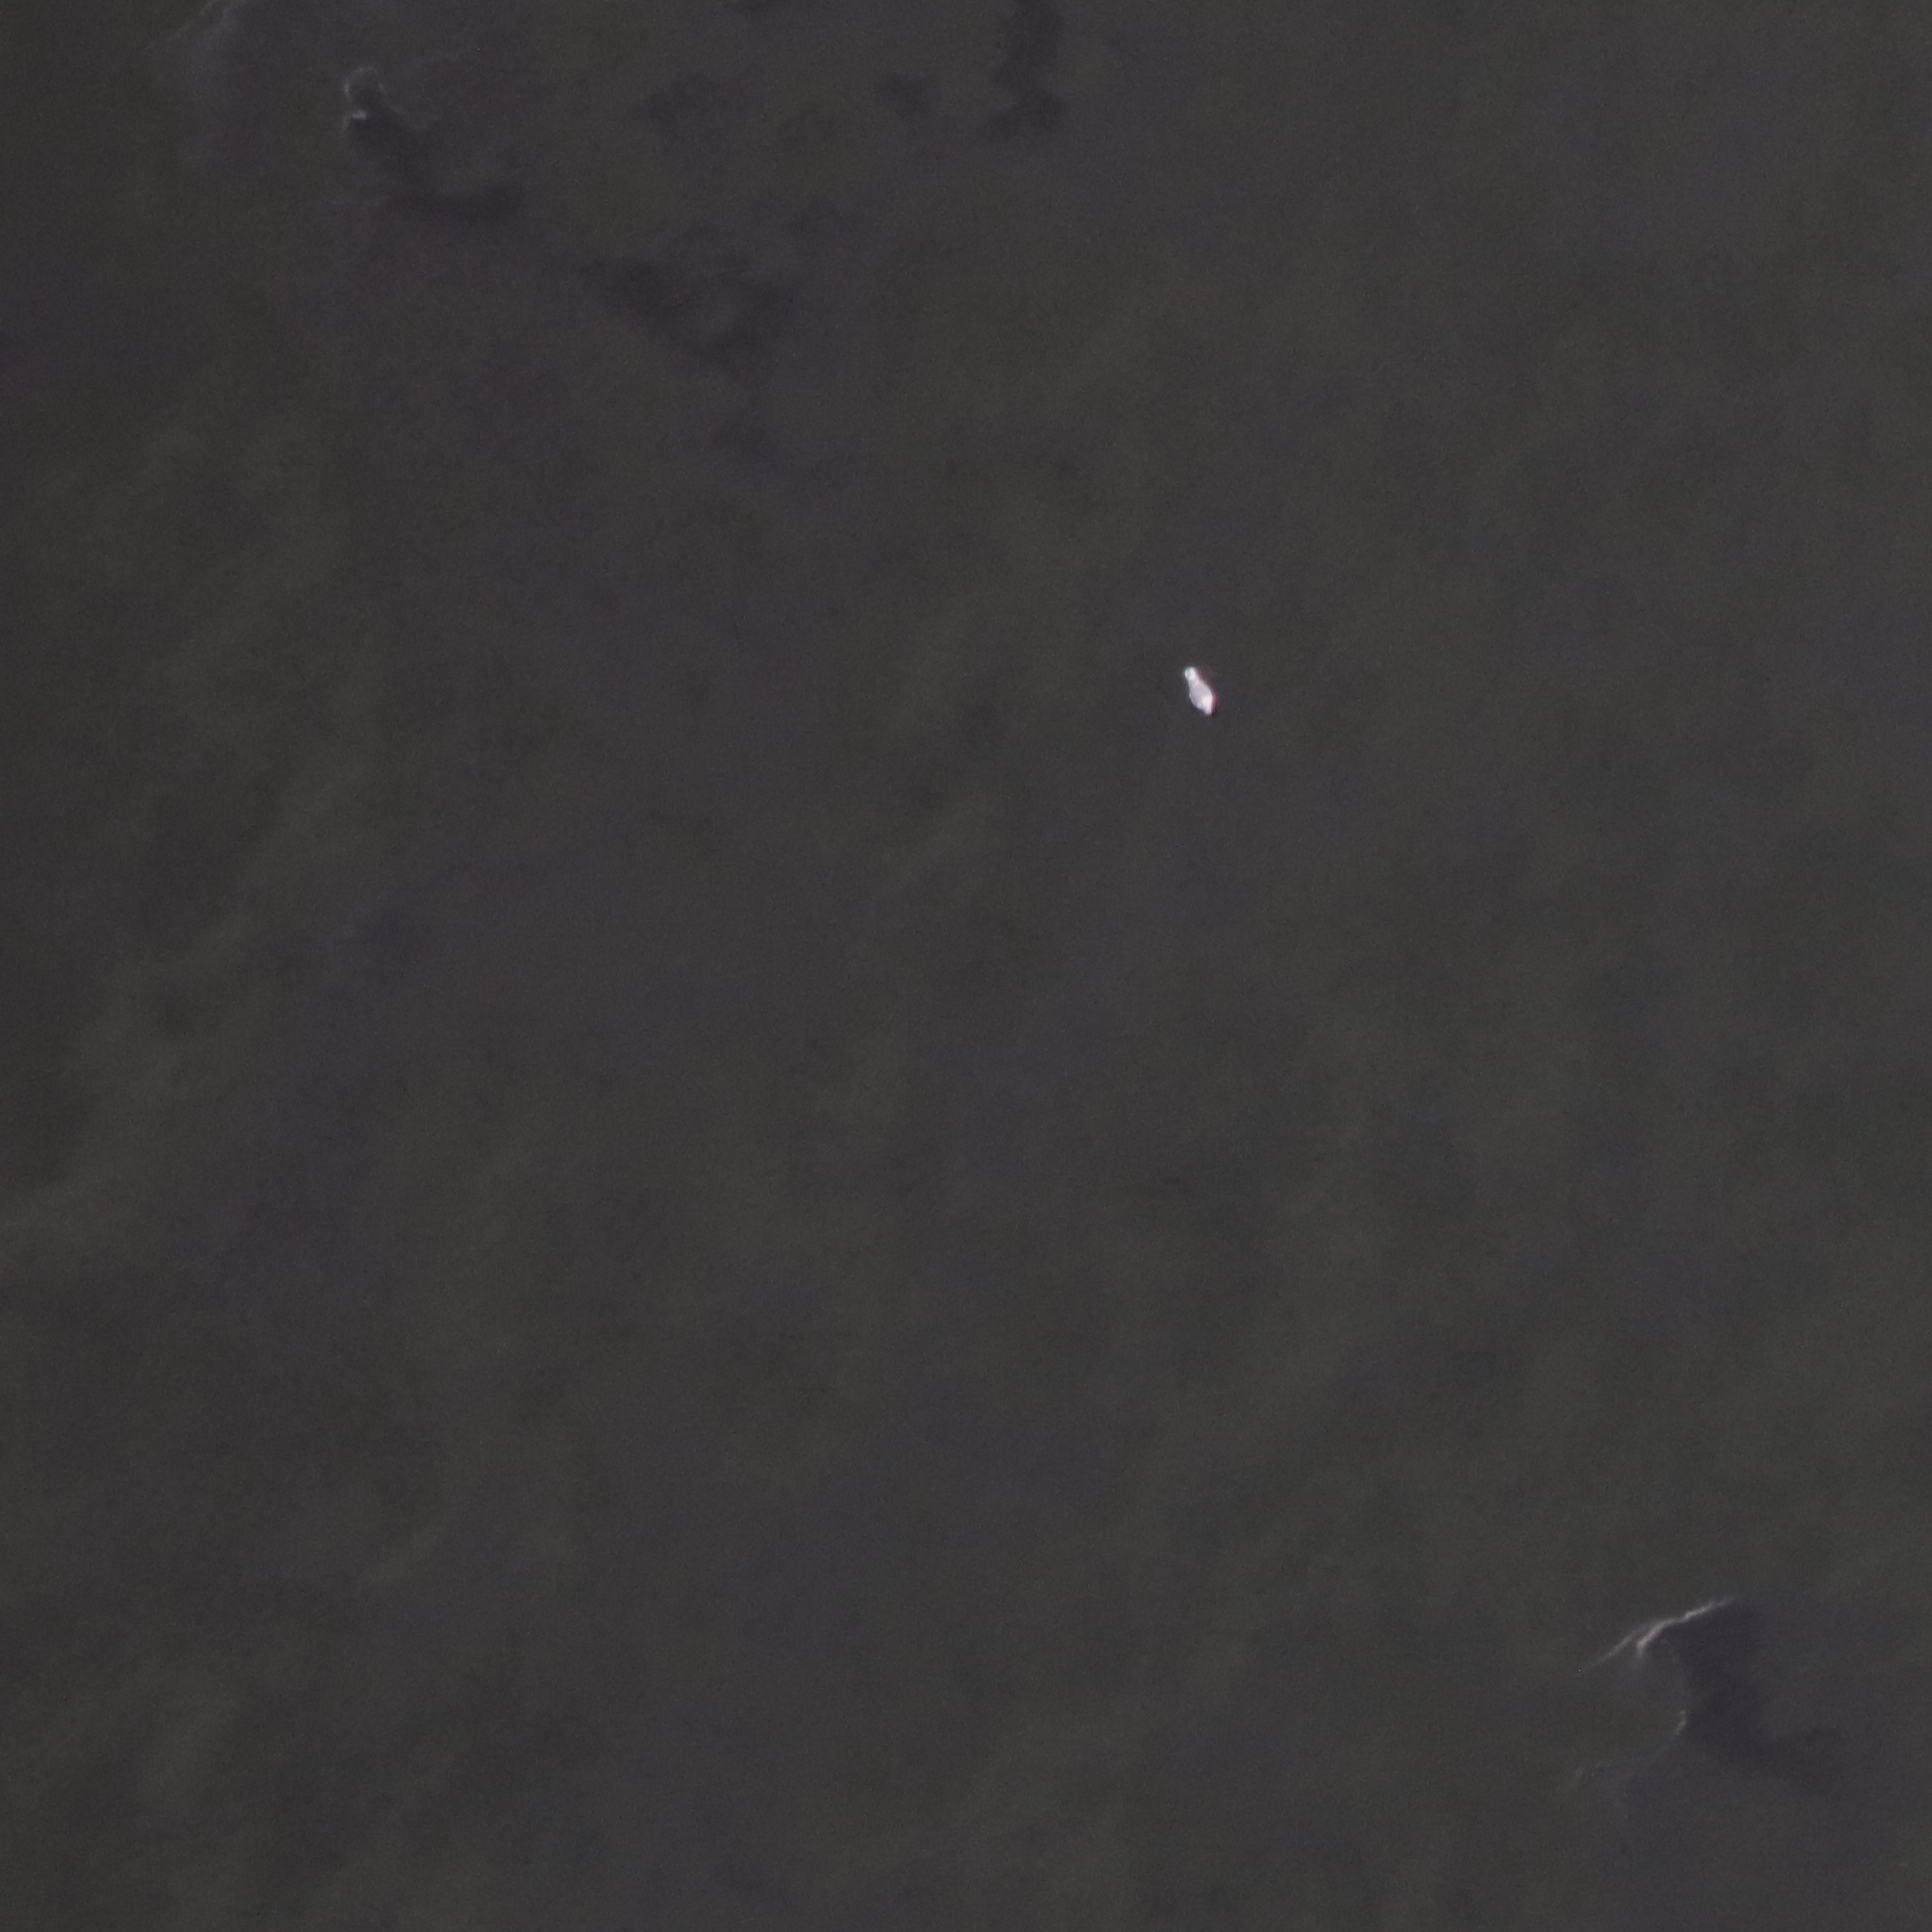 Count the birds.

1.